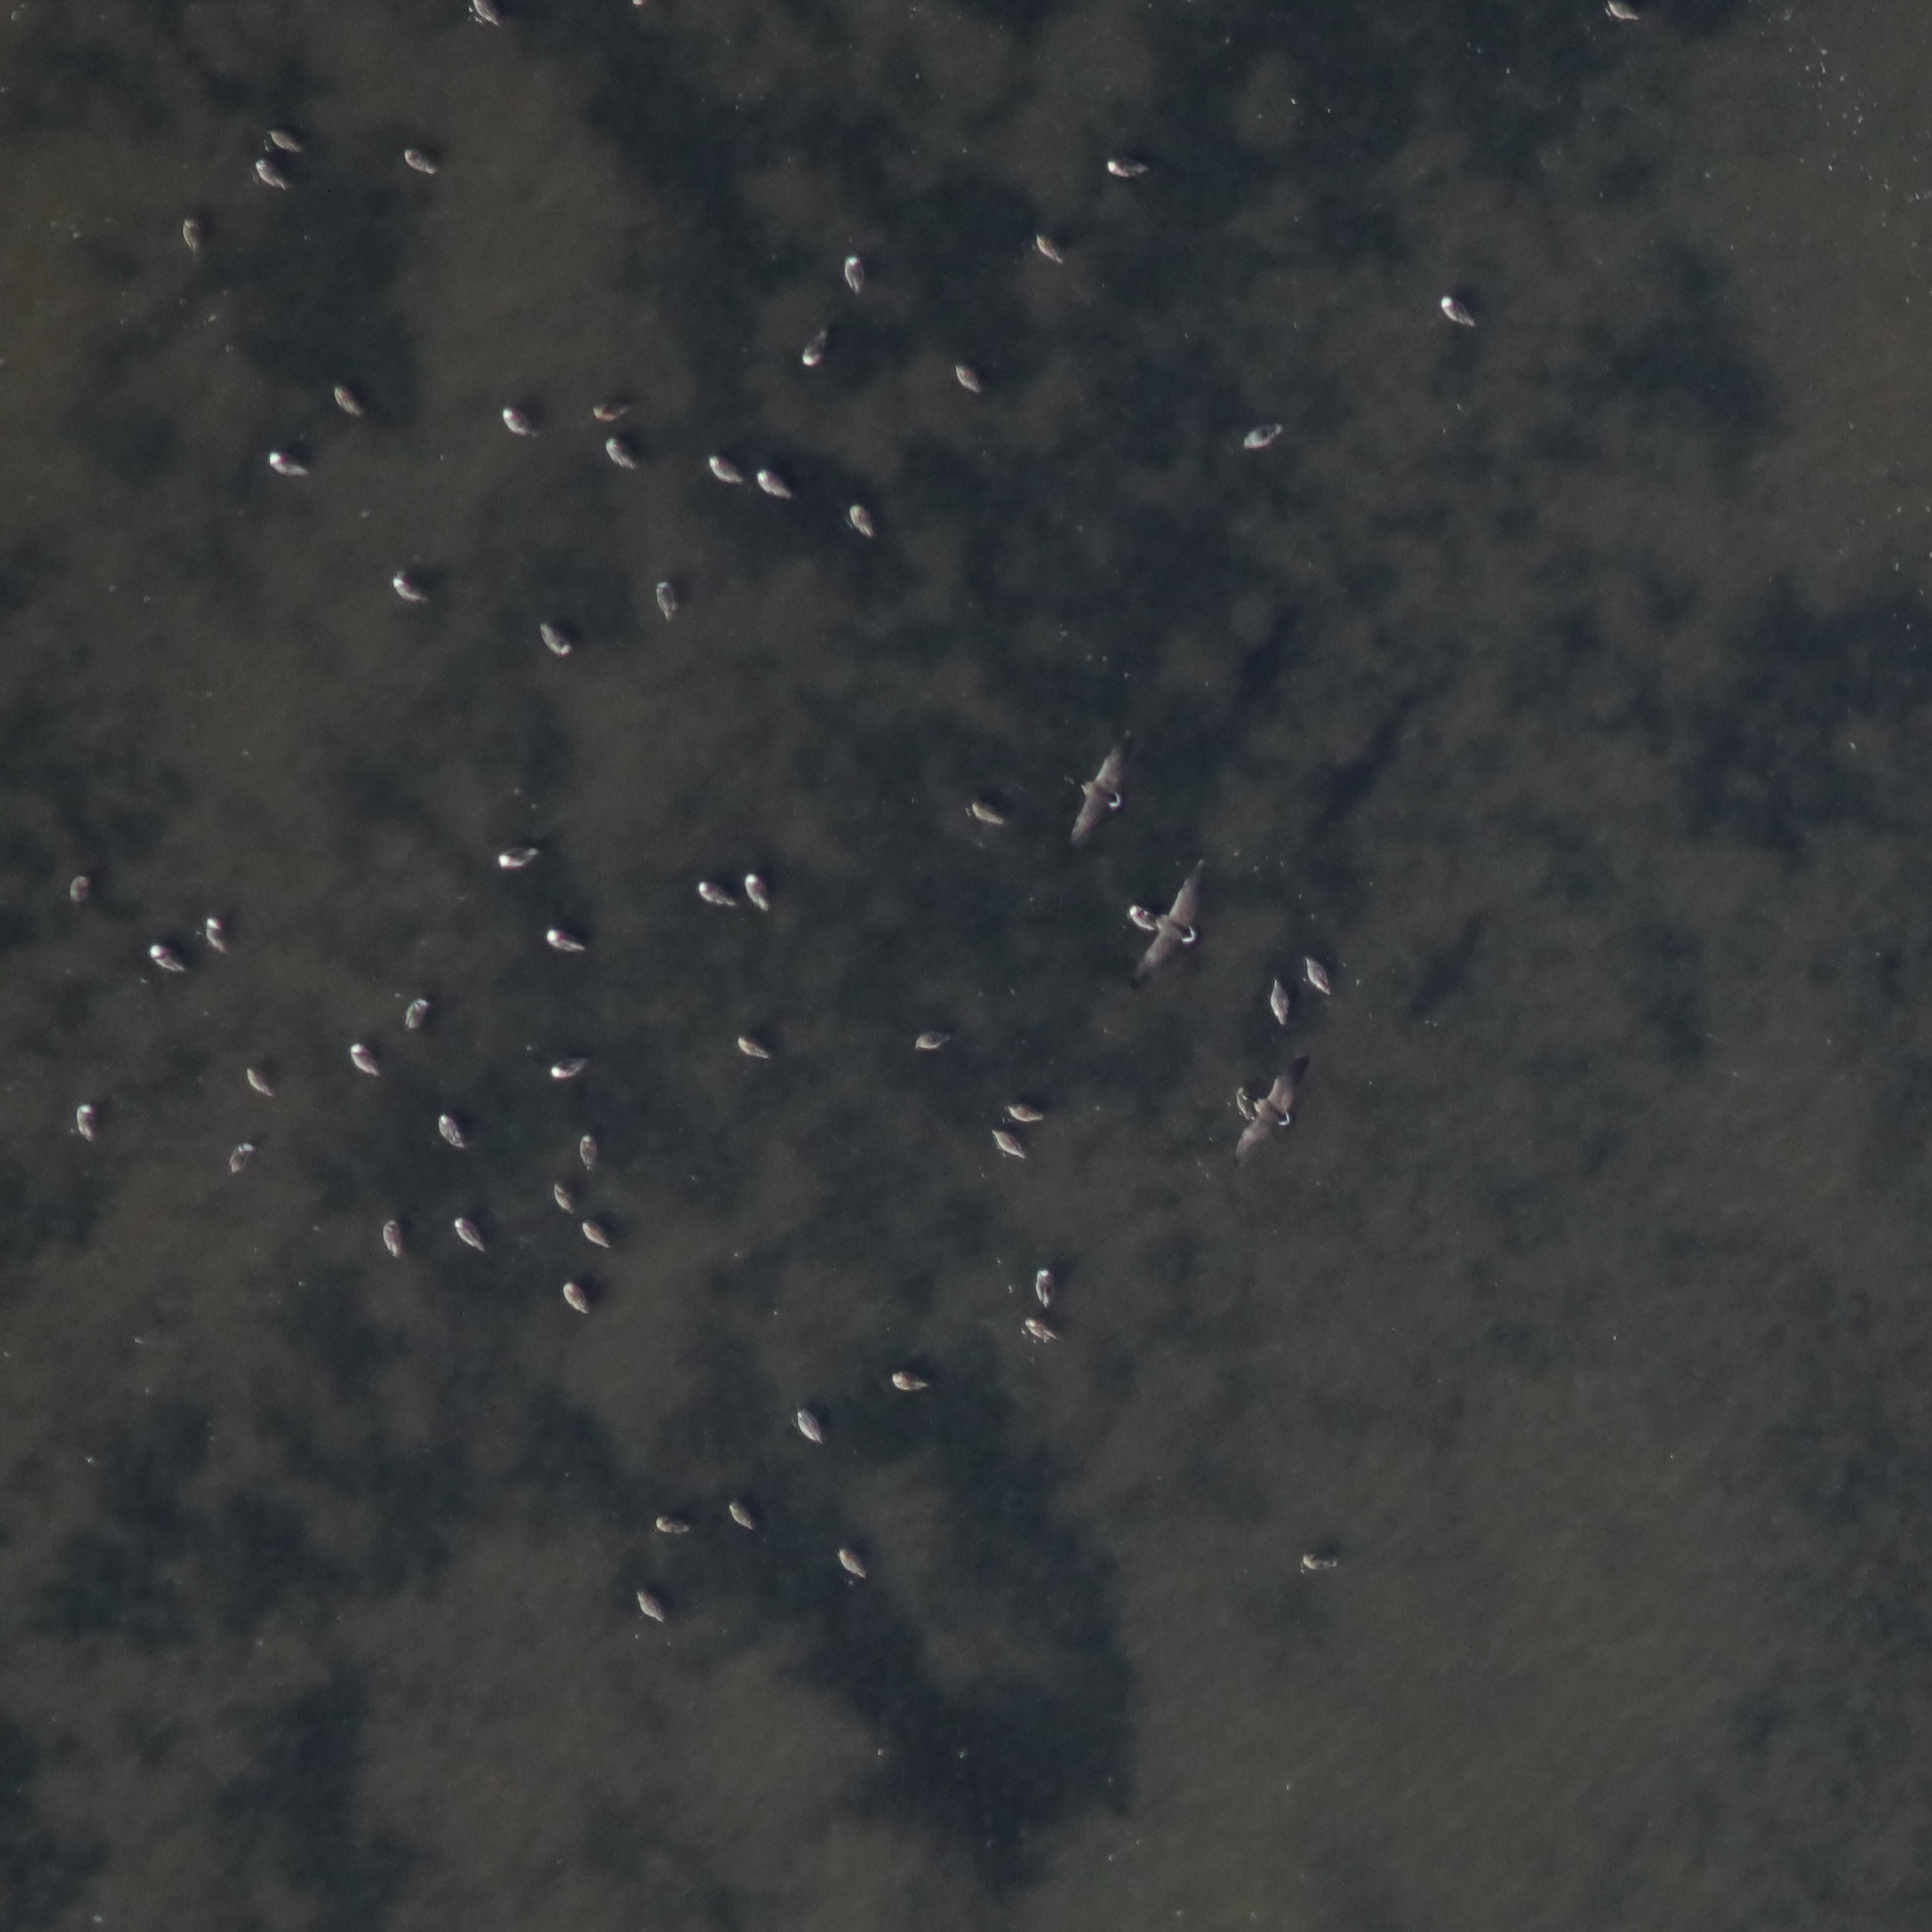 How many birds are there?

65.